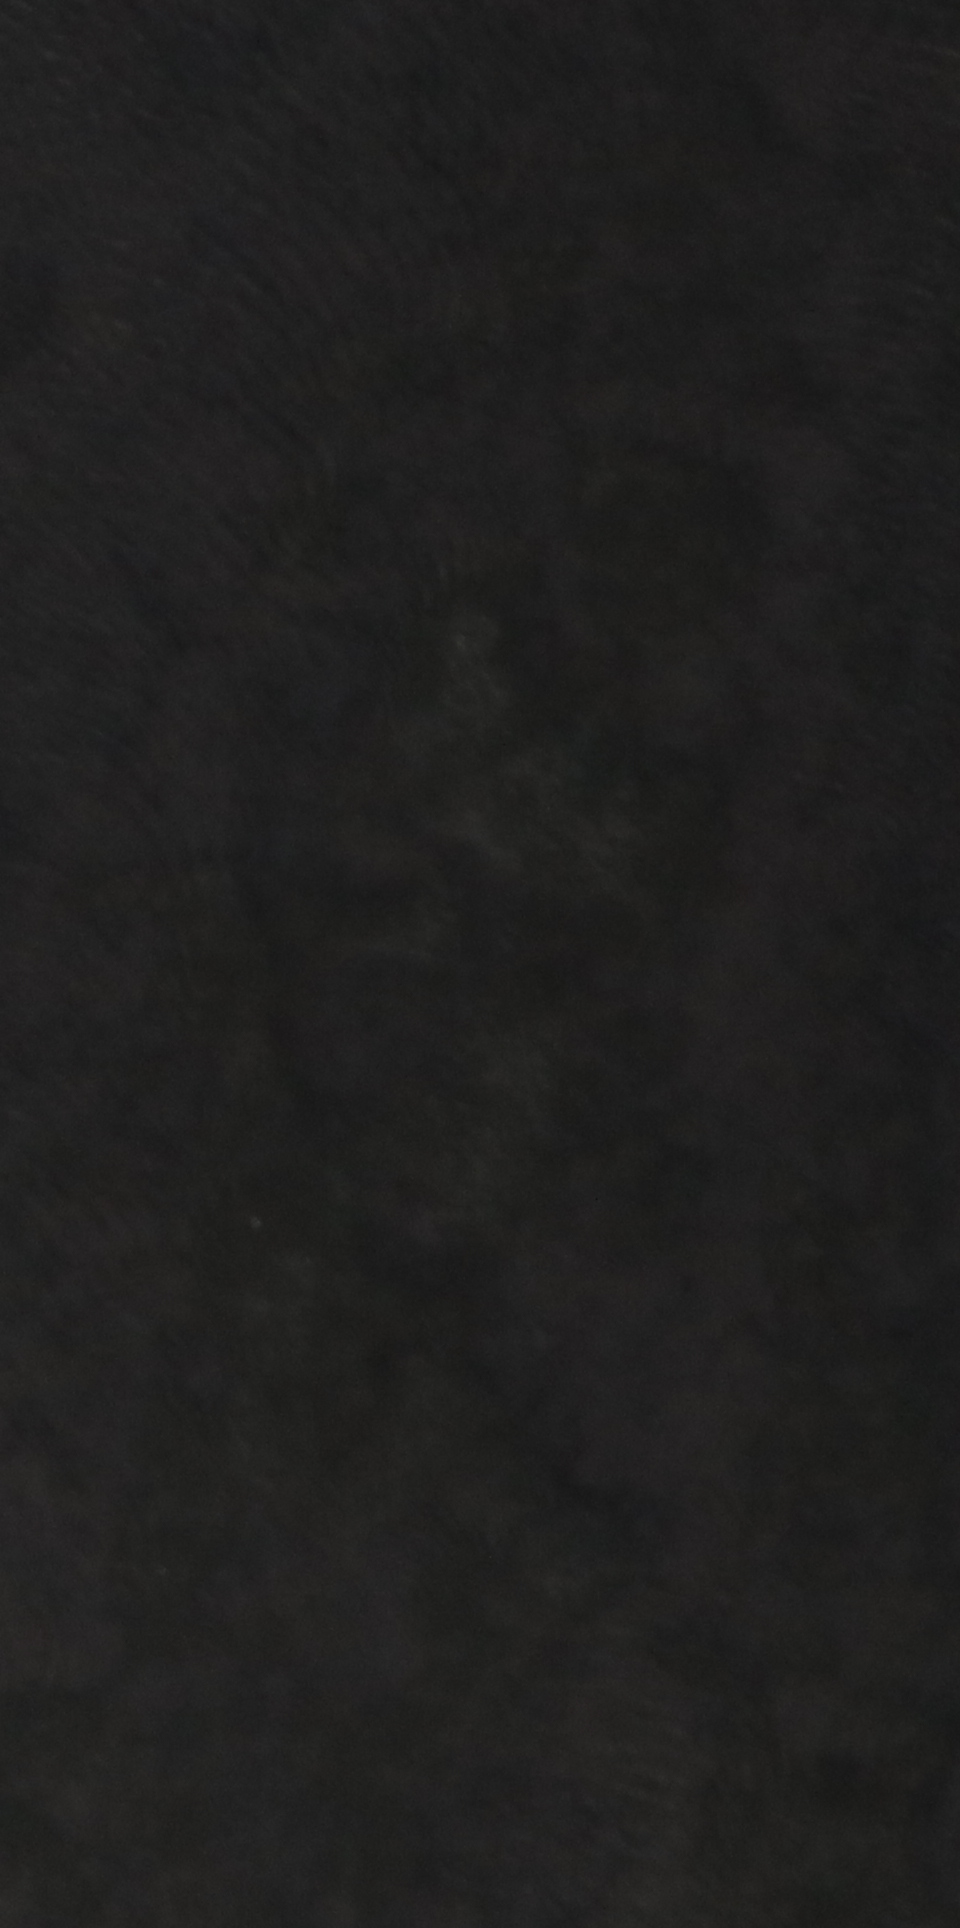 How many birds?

0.